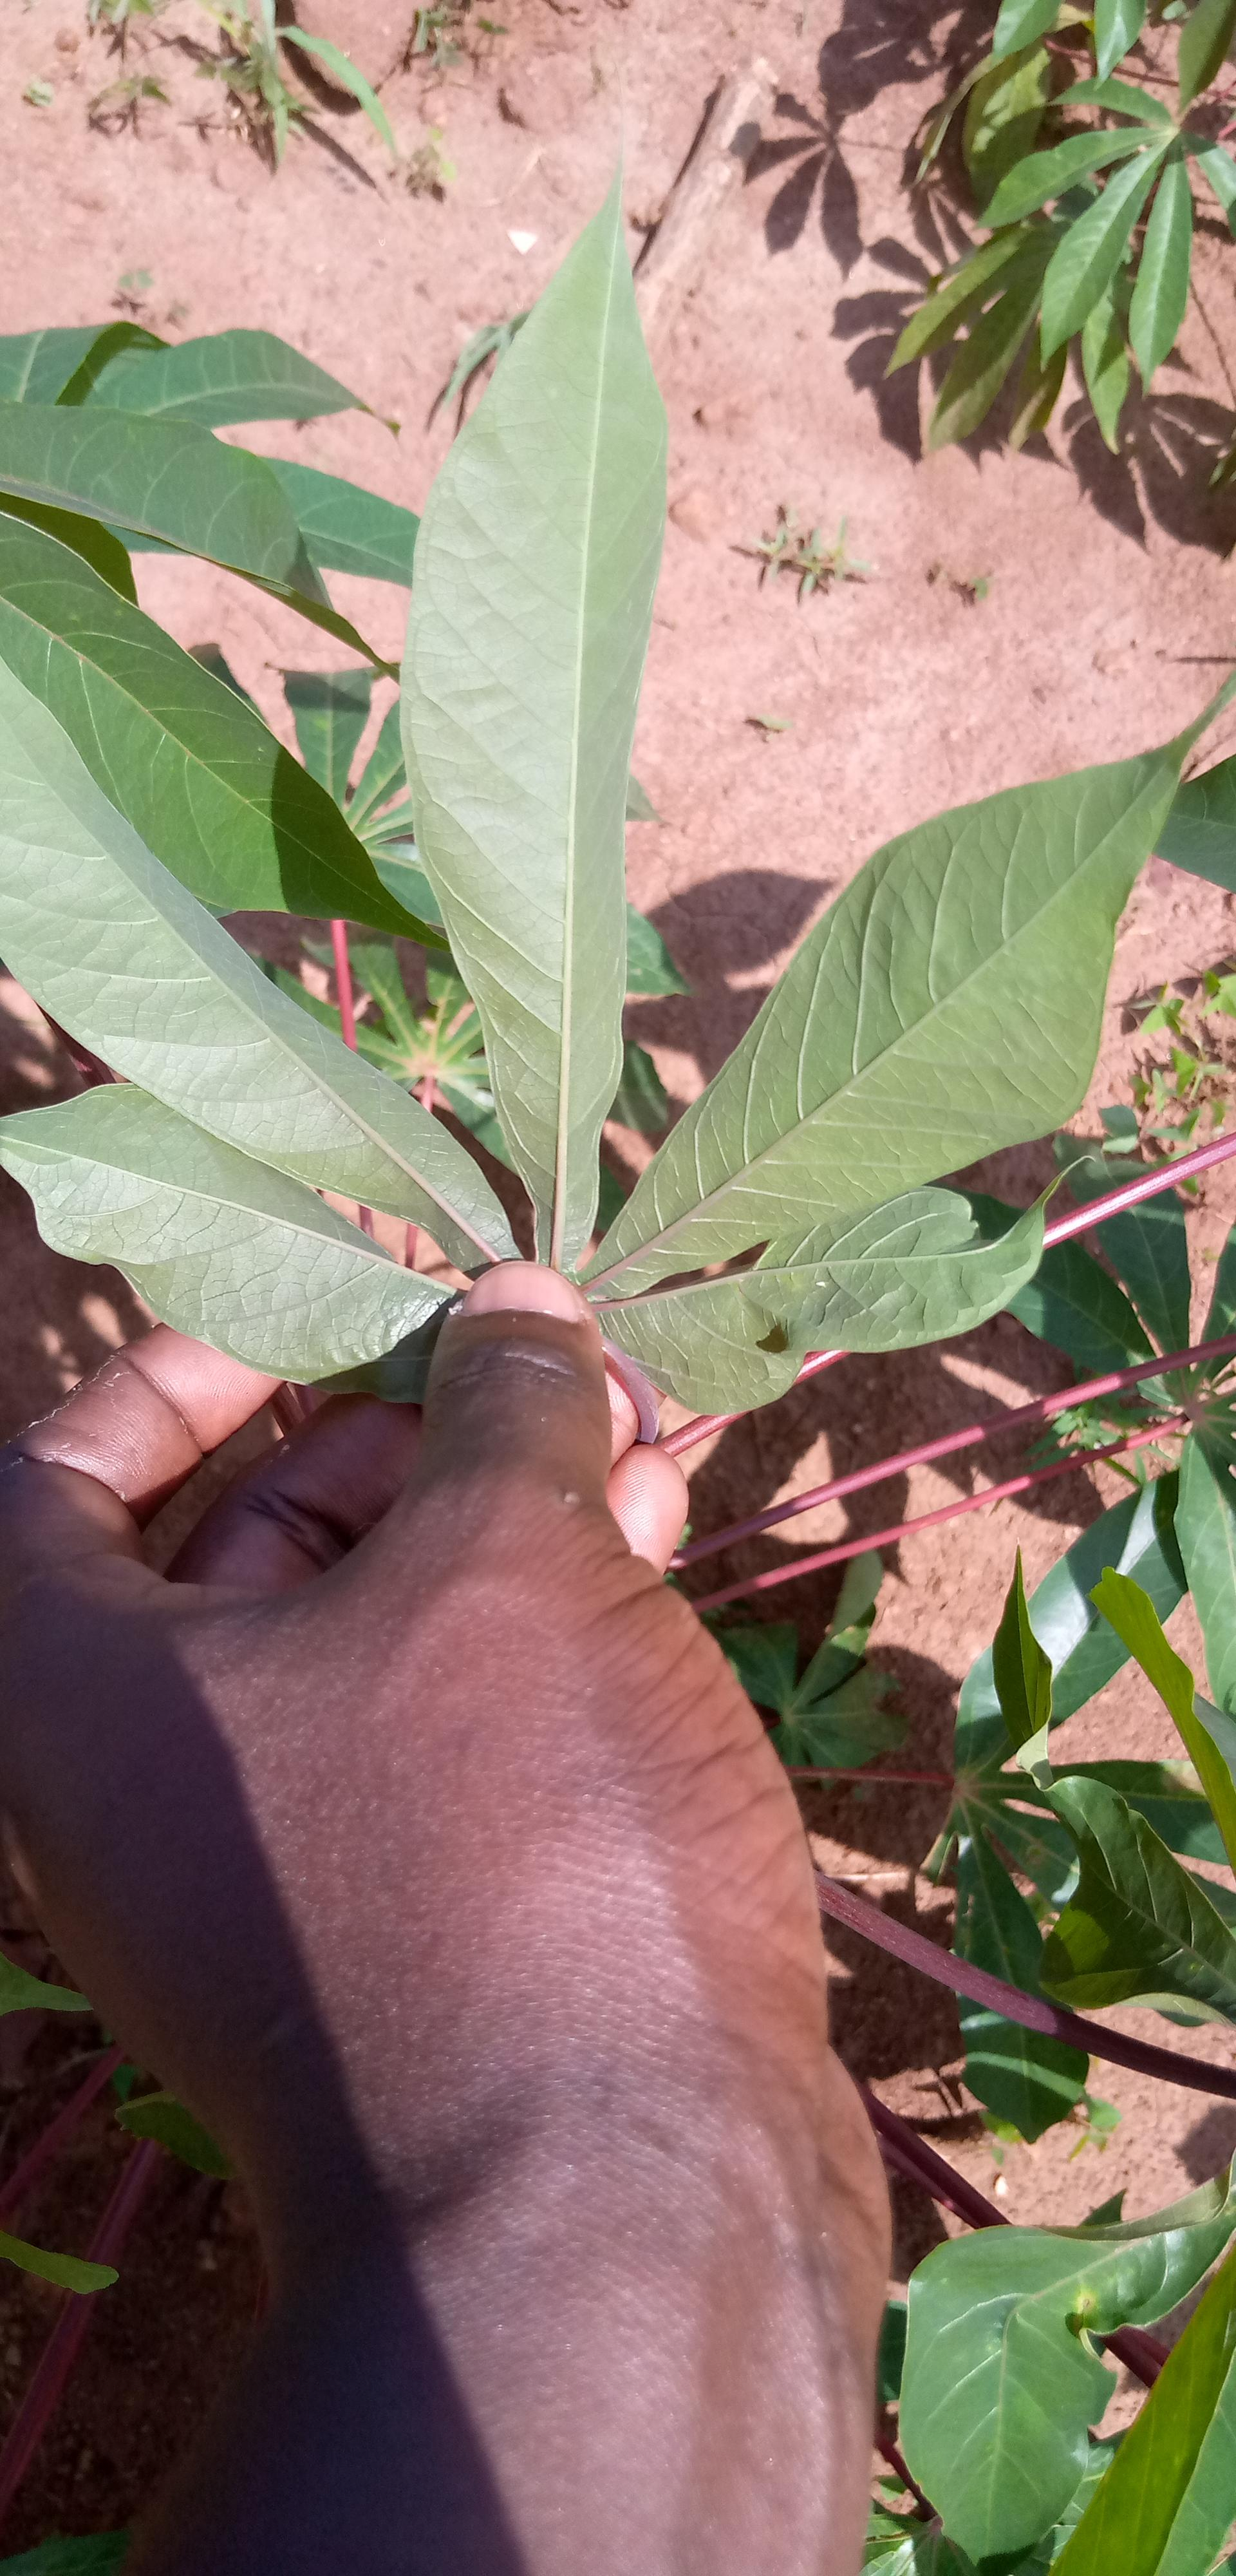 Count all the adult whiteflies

1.